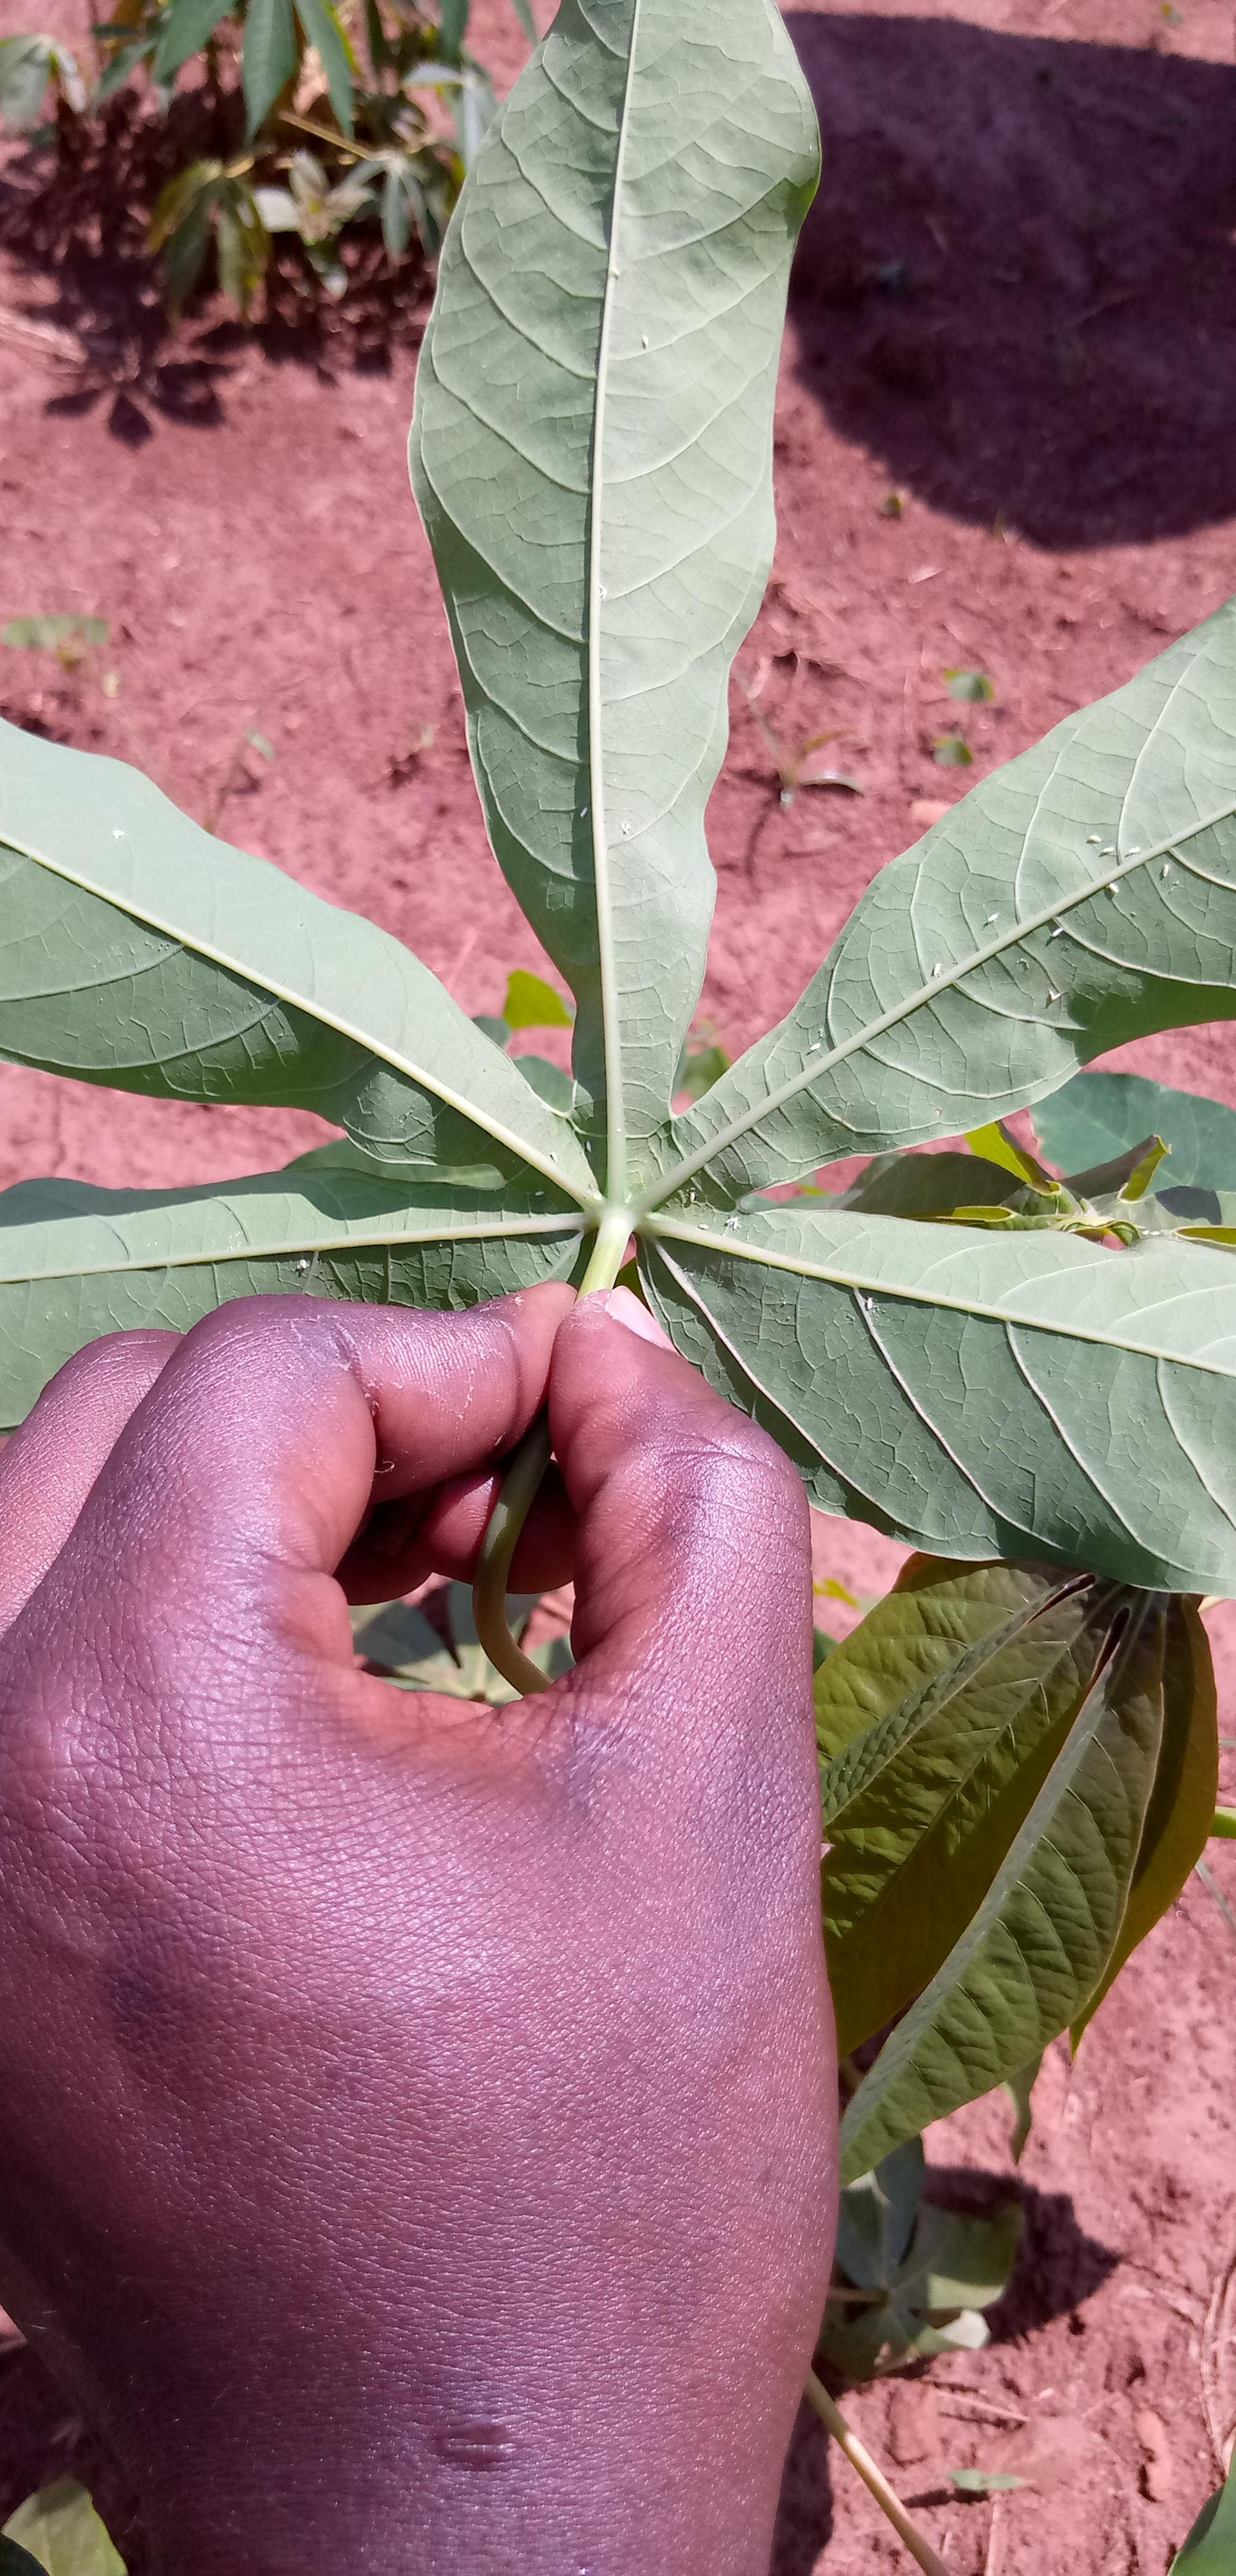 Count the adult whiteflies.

24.